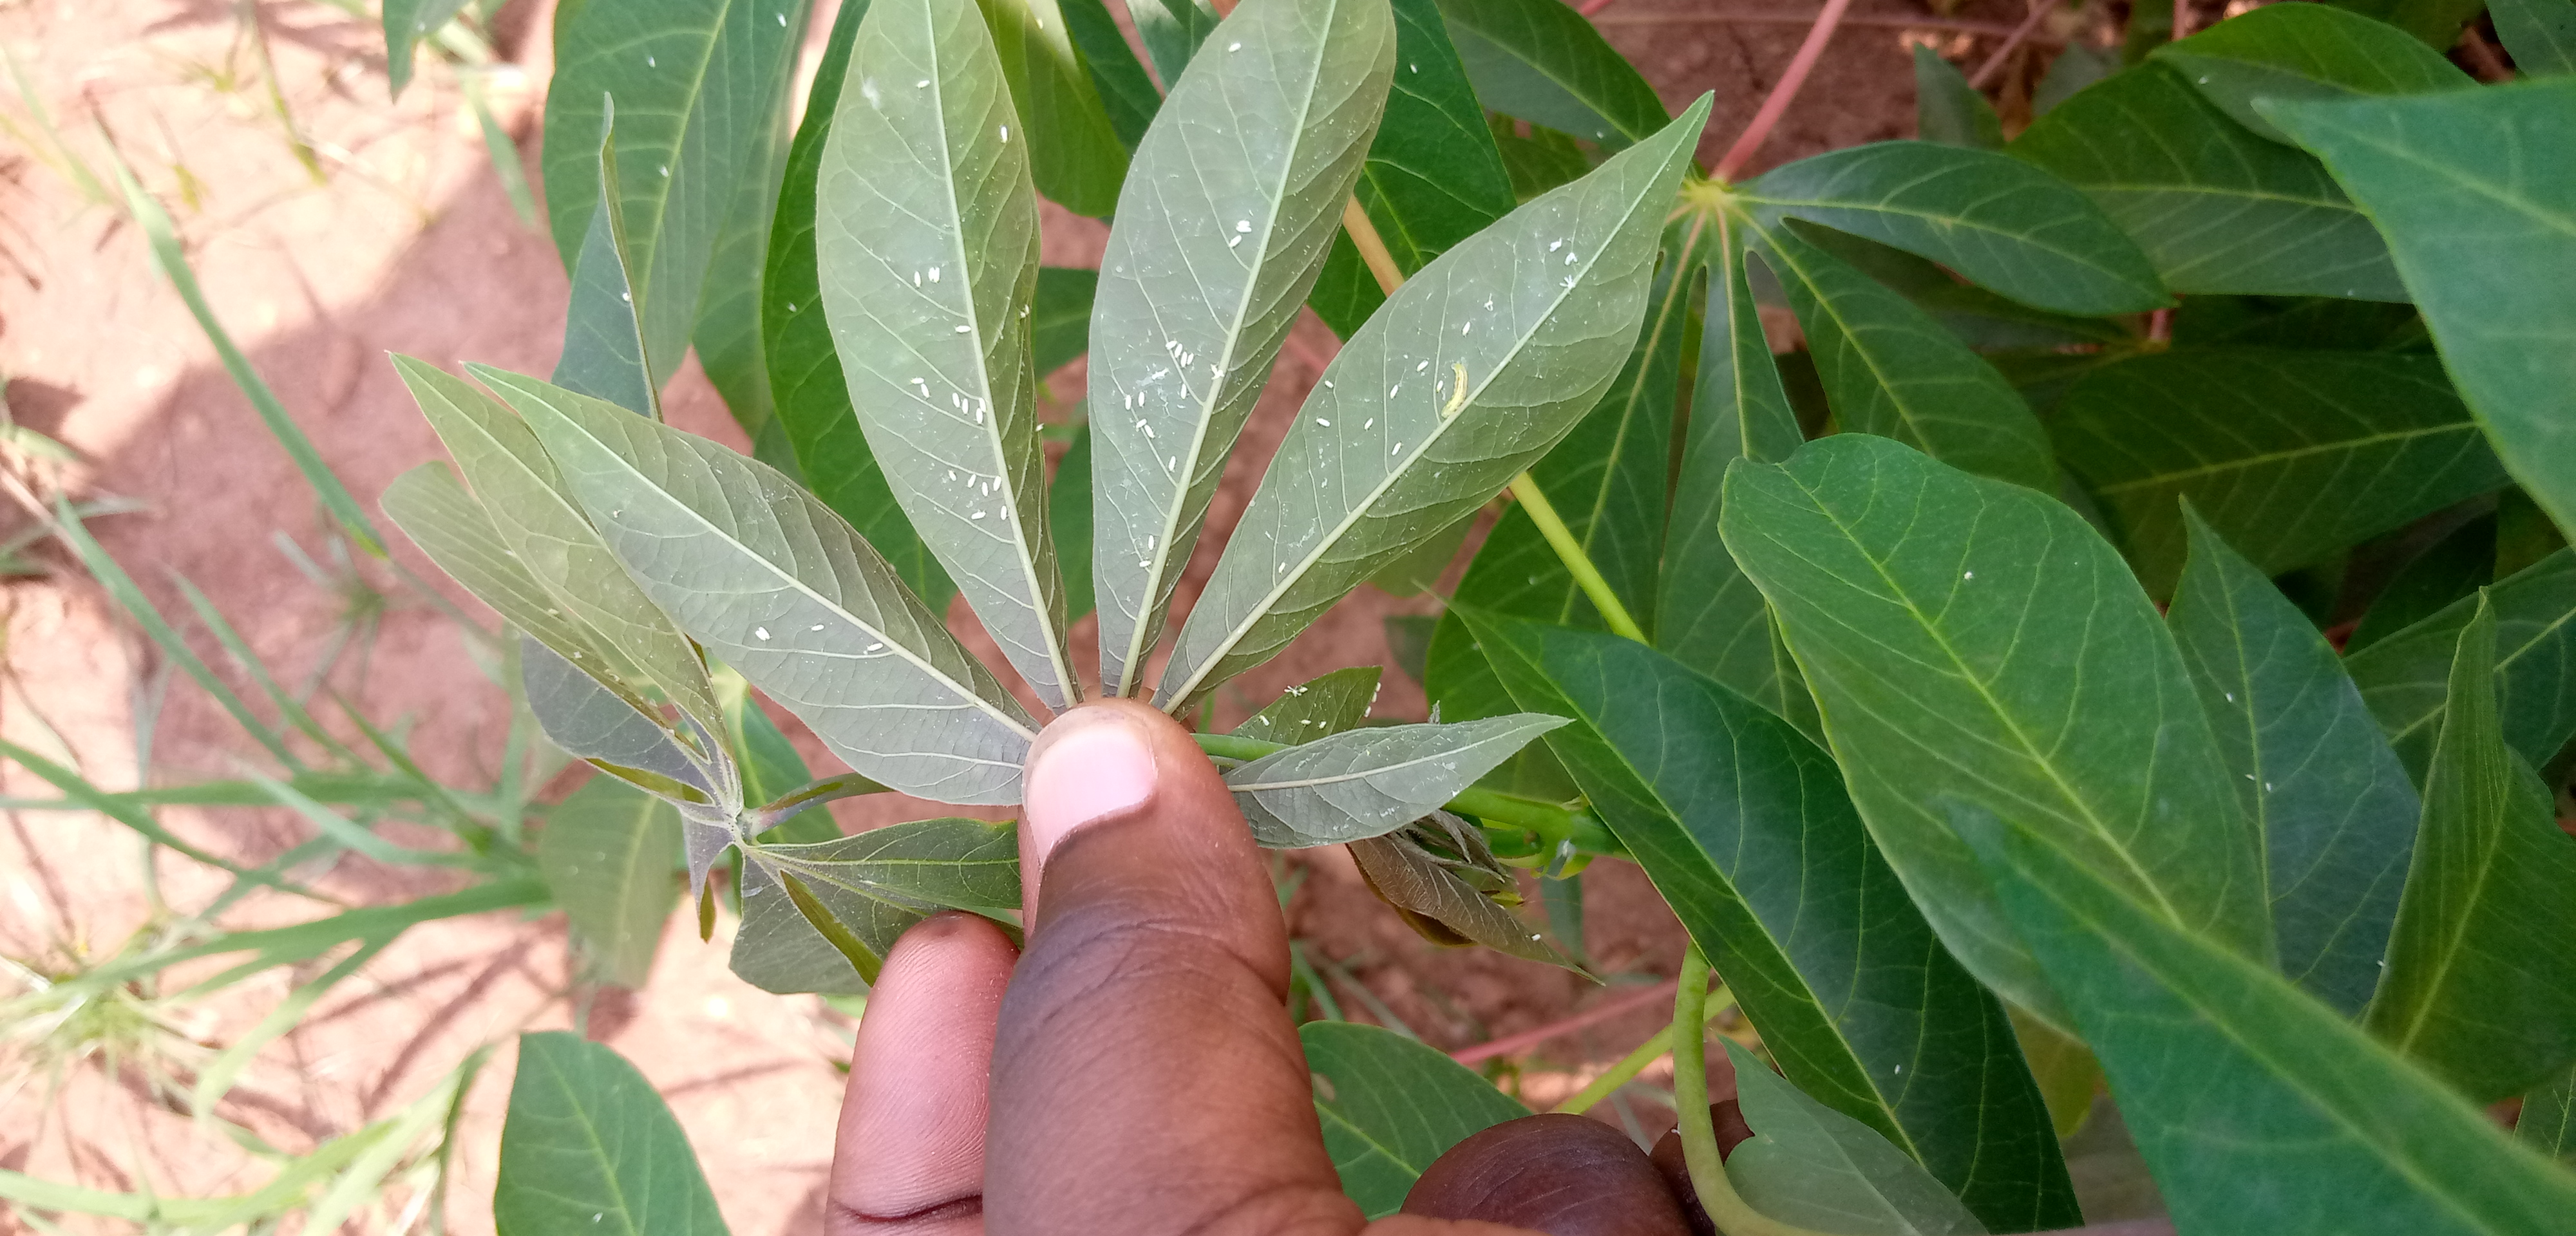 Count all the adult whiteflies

80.